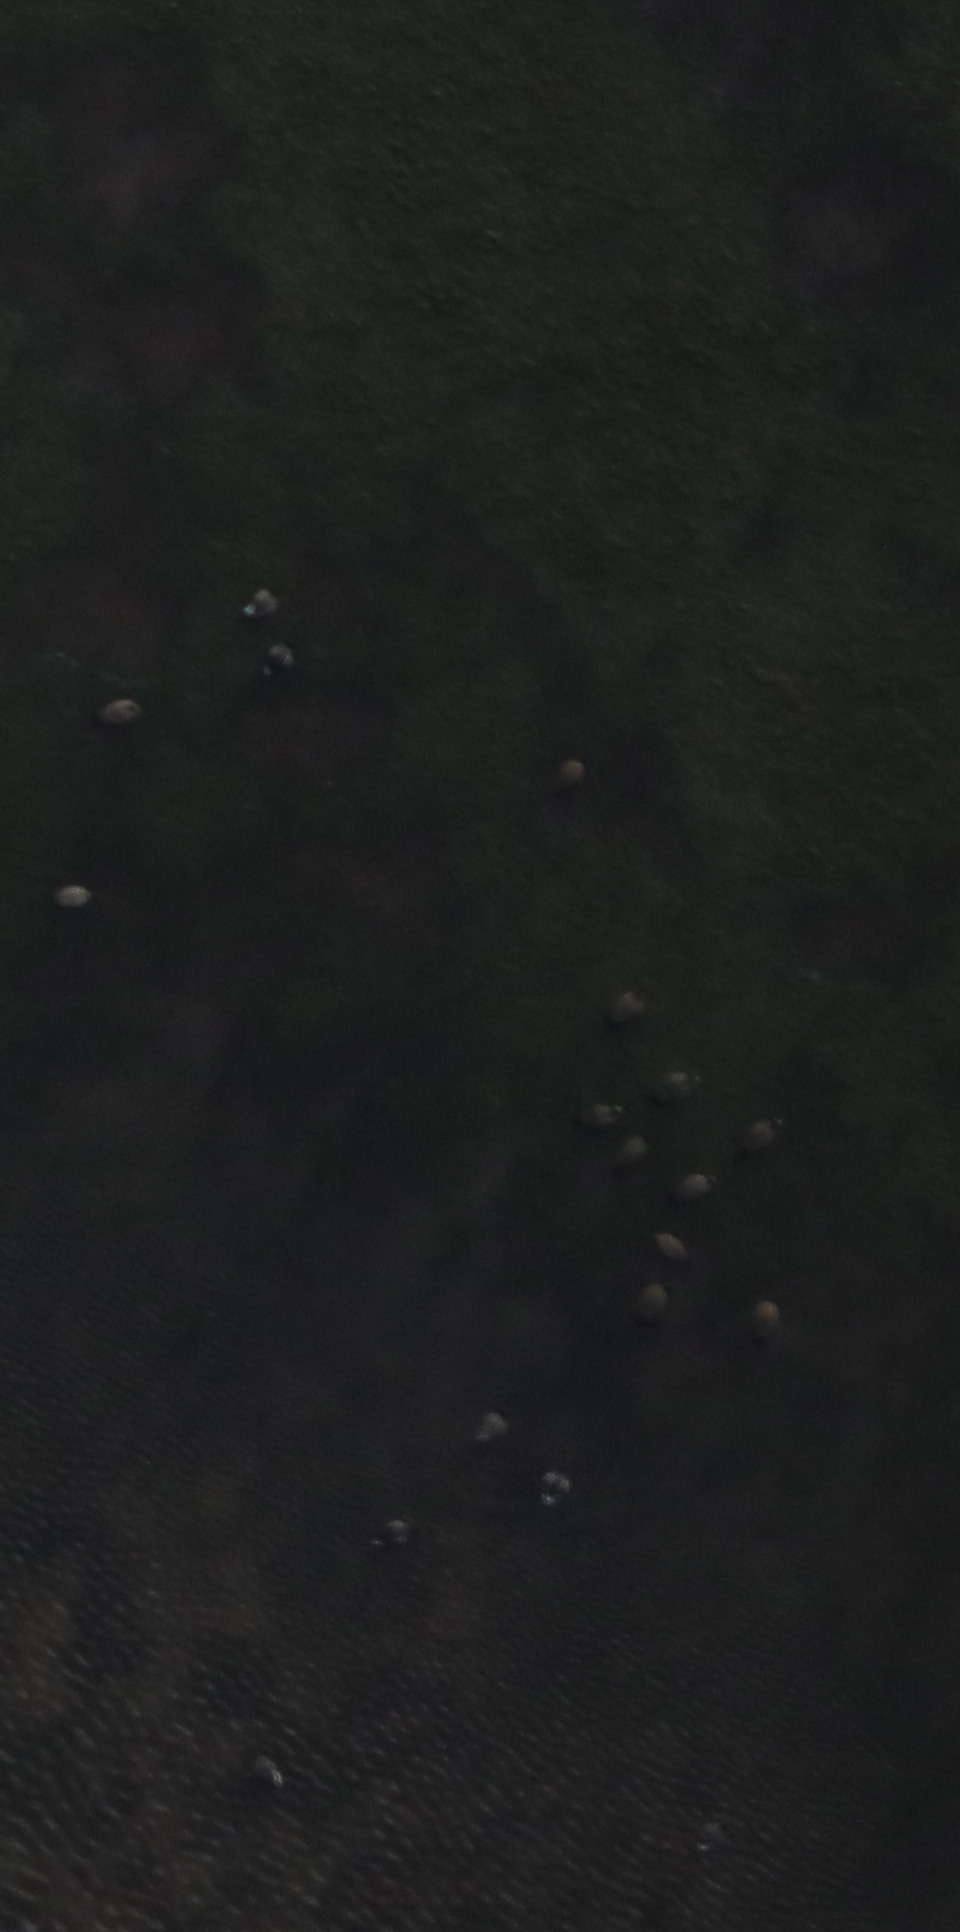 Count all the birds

18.